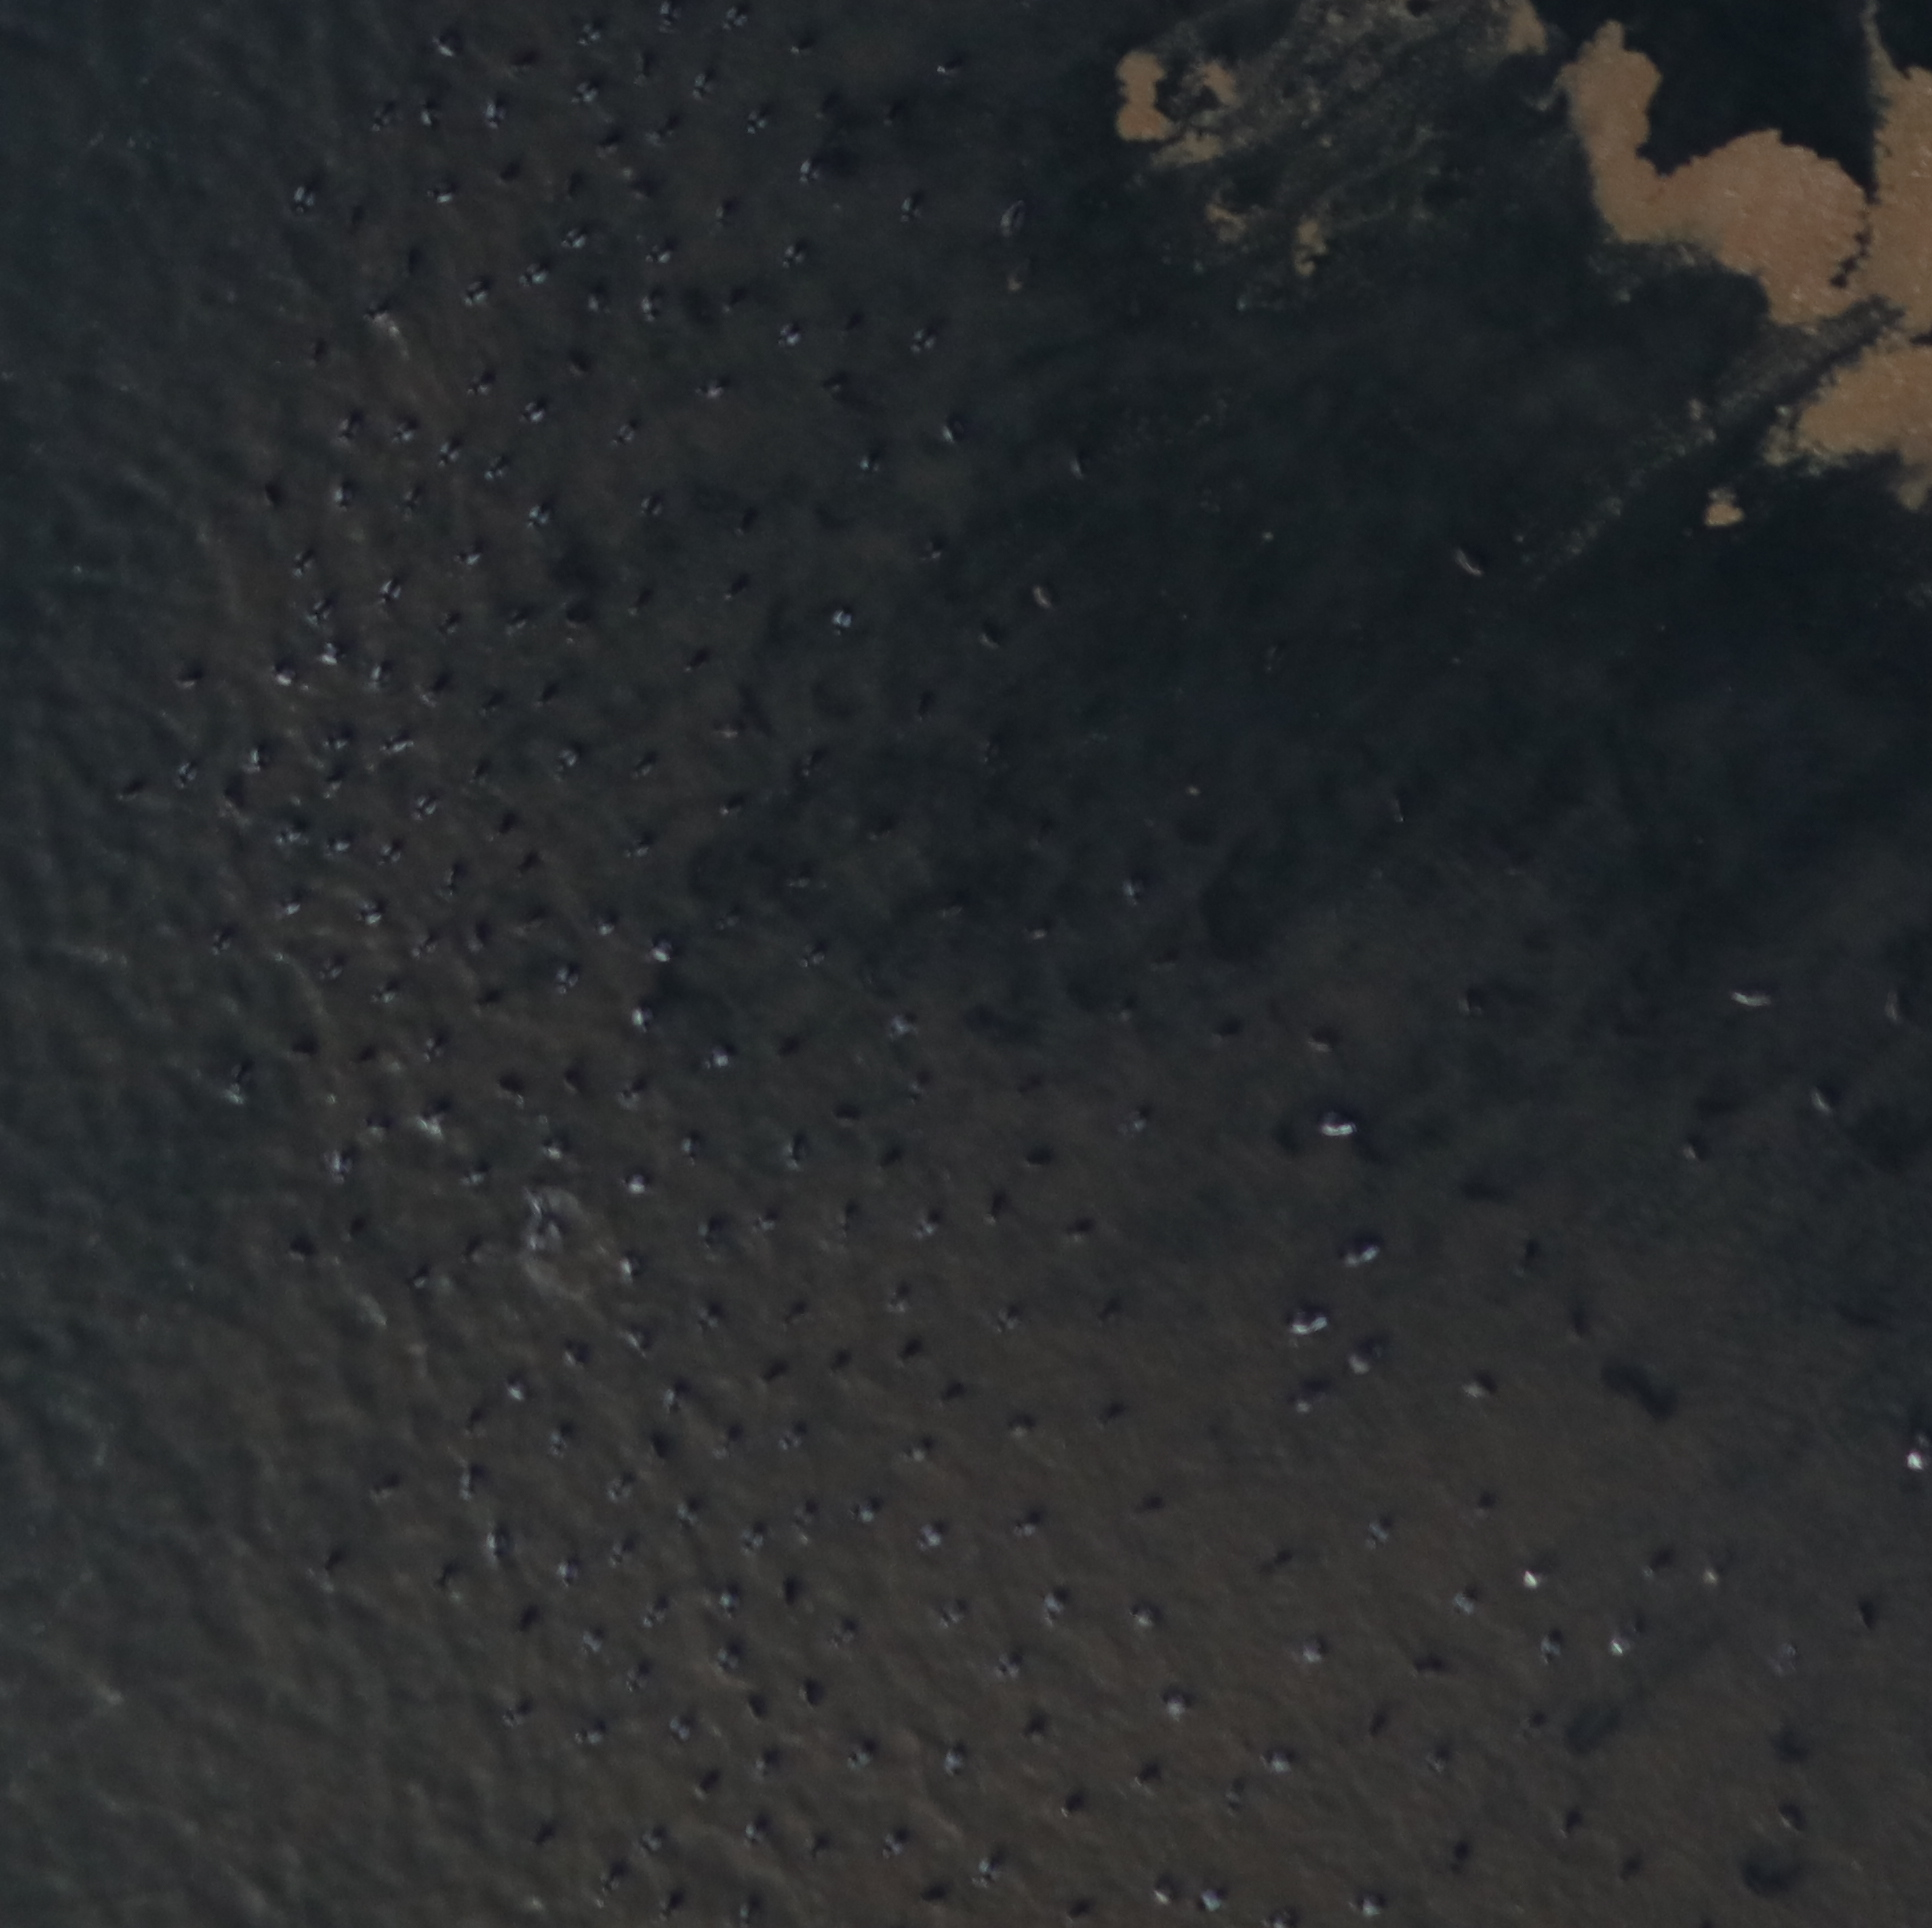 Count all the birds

272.